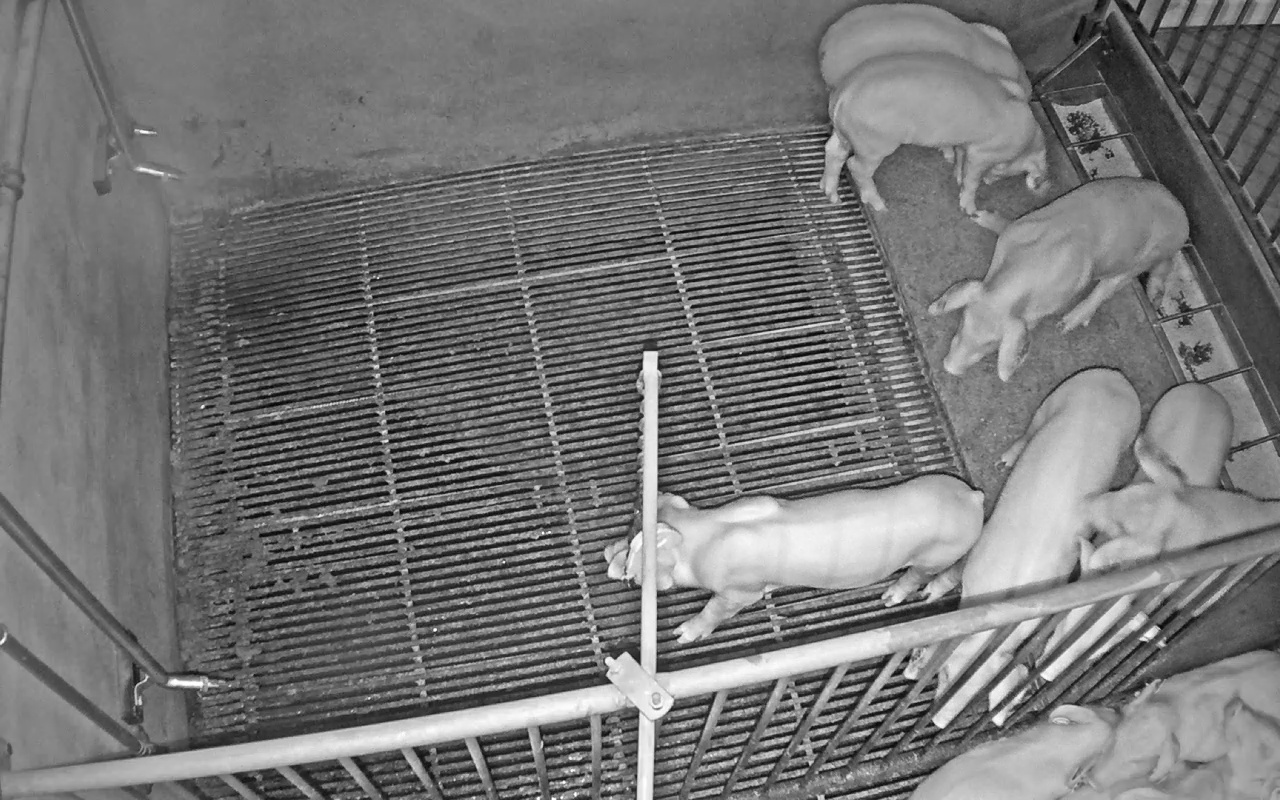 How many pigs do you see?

10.